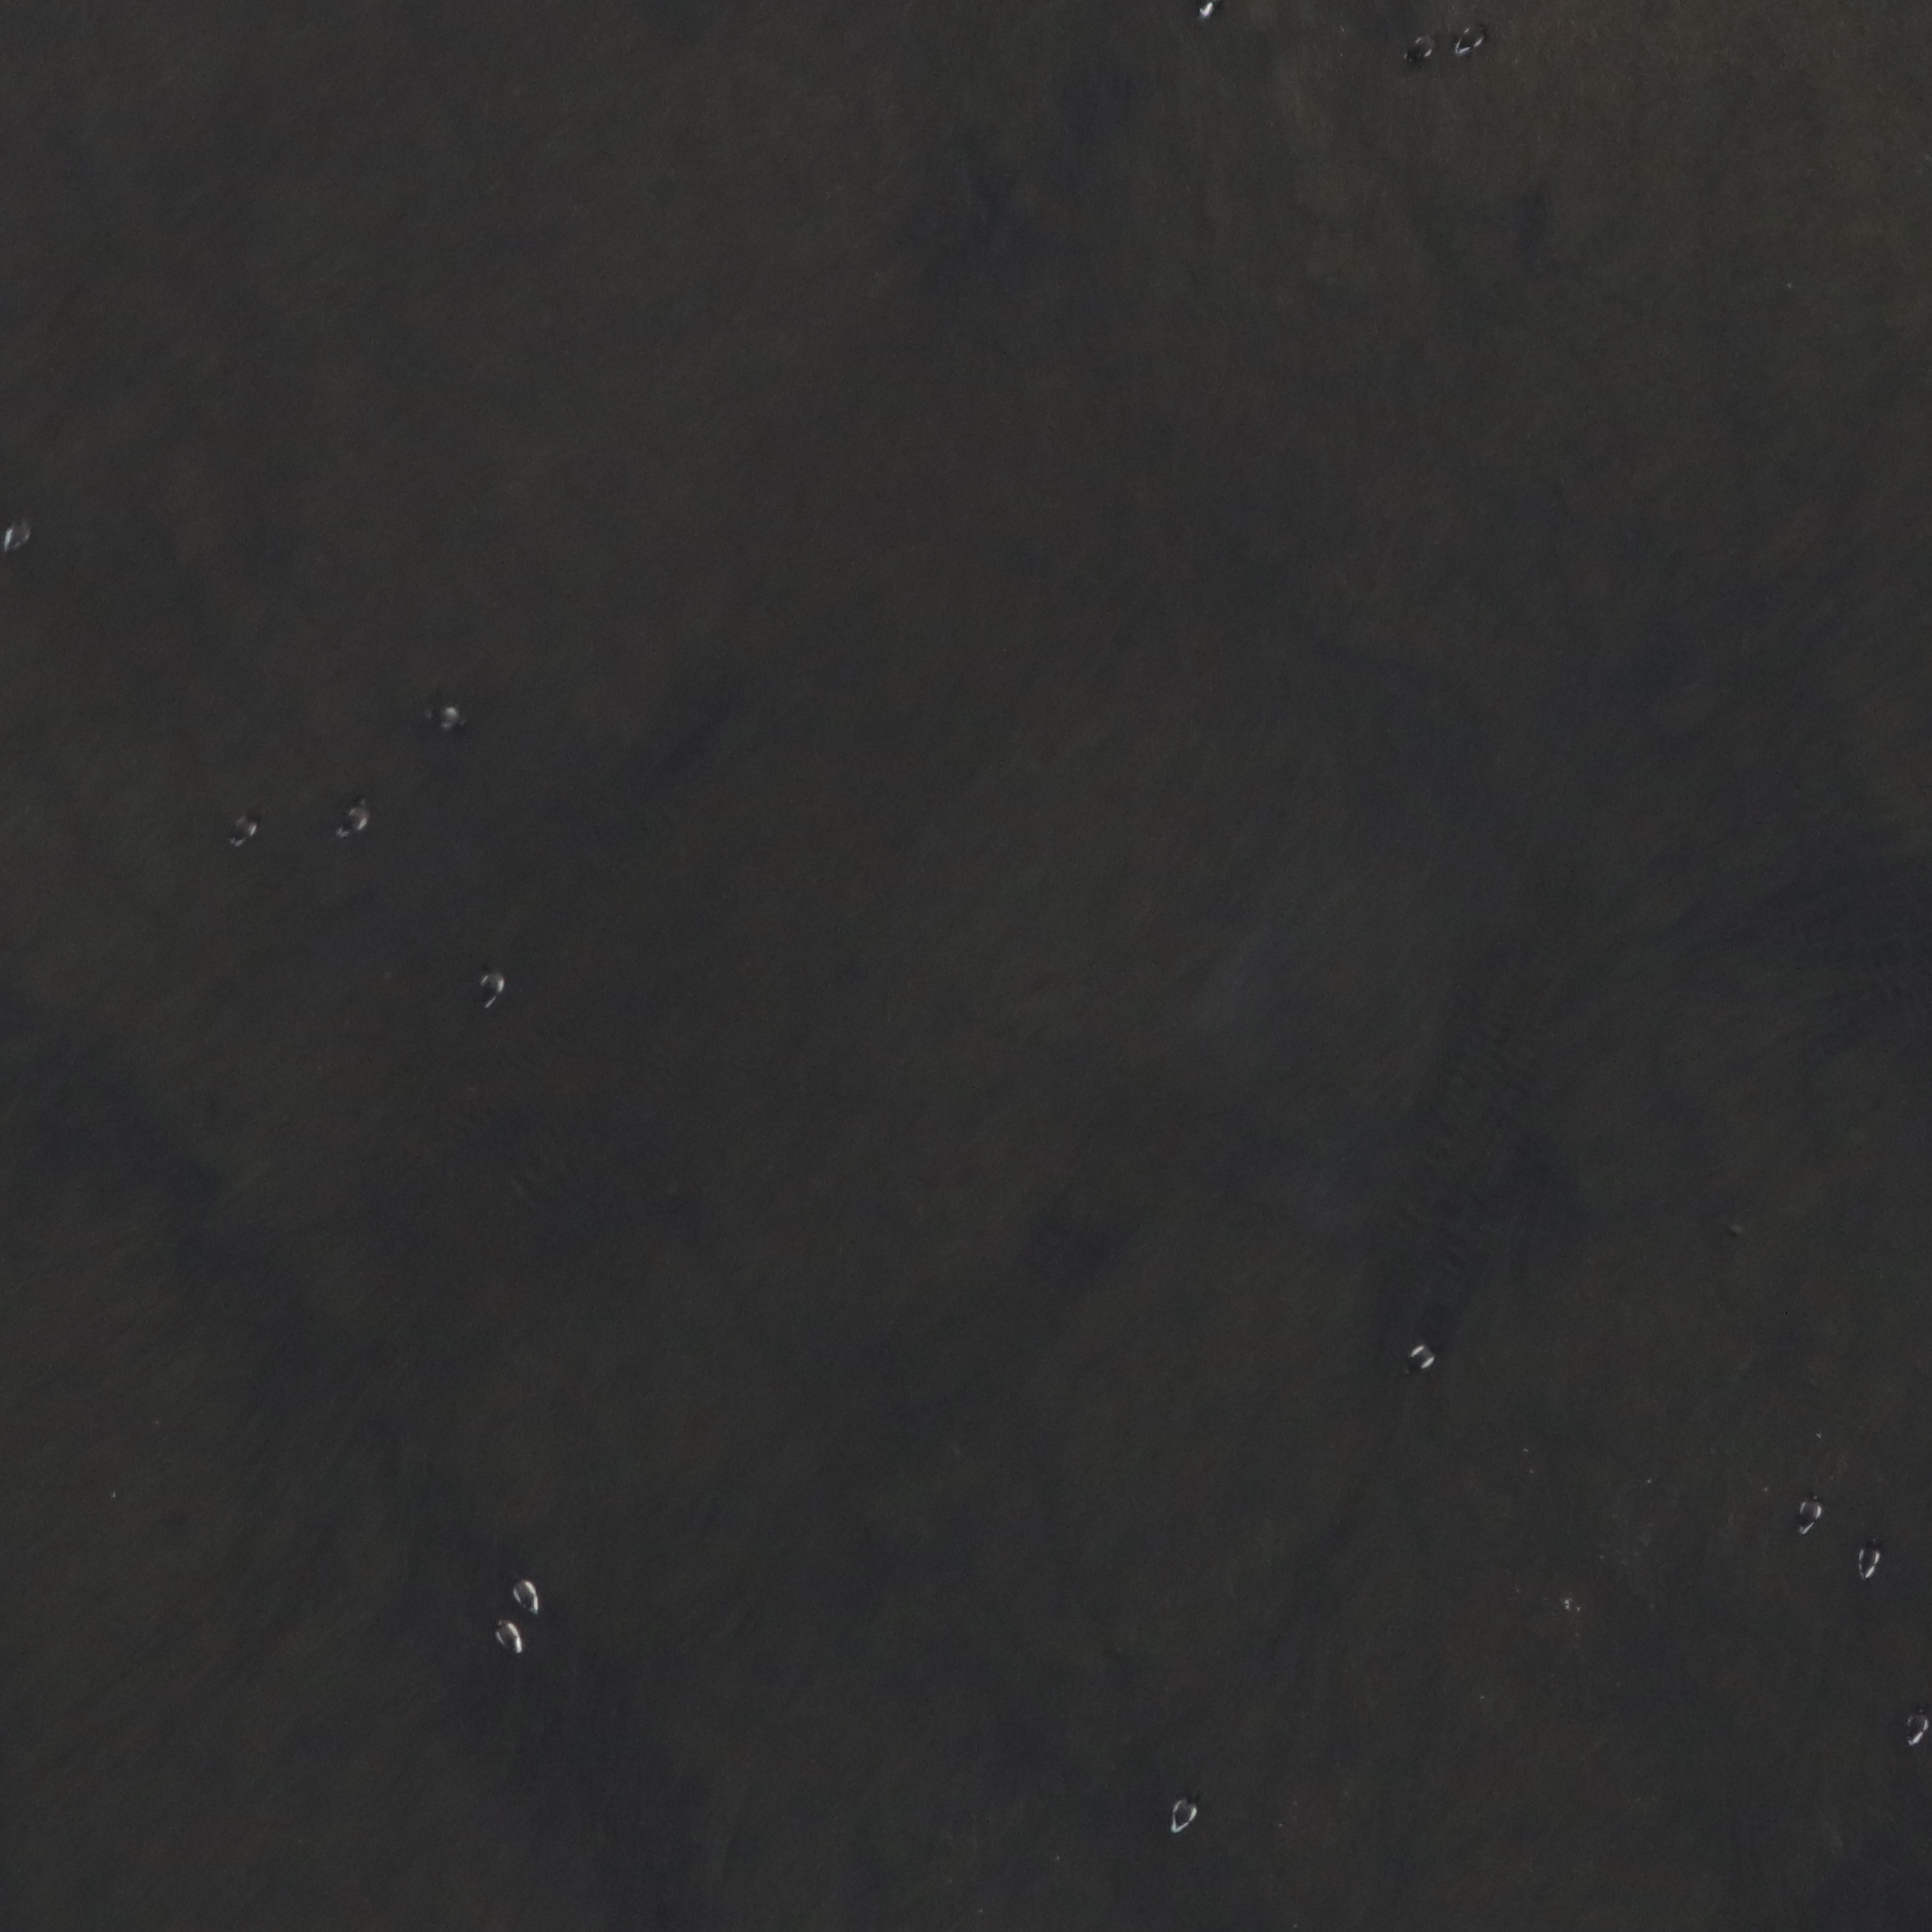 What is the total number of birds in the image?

15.